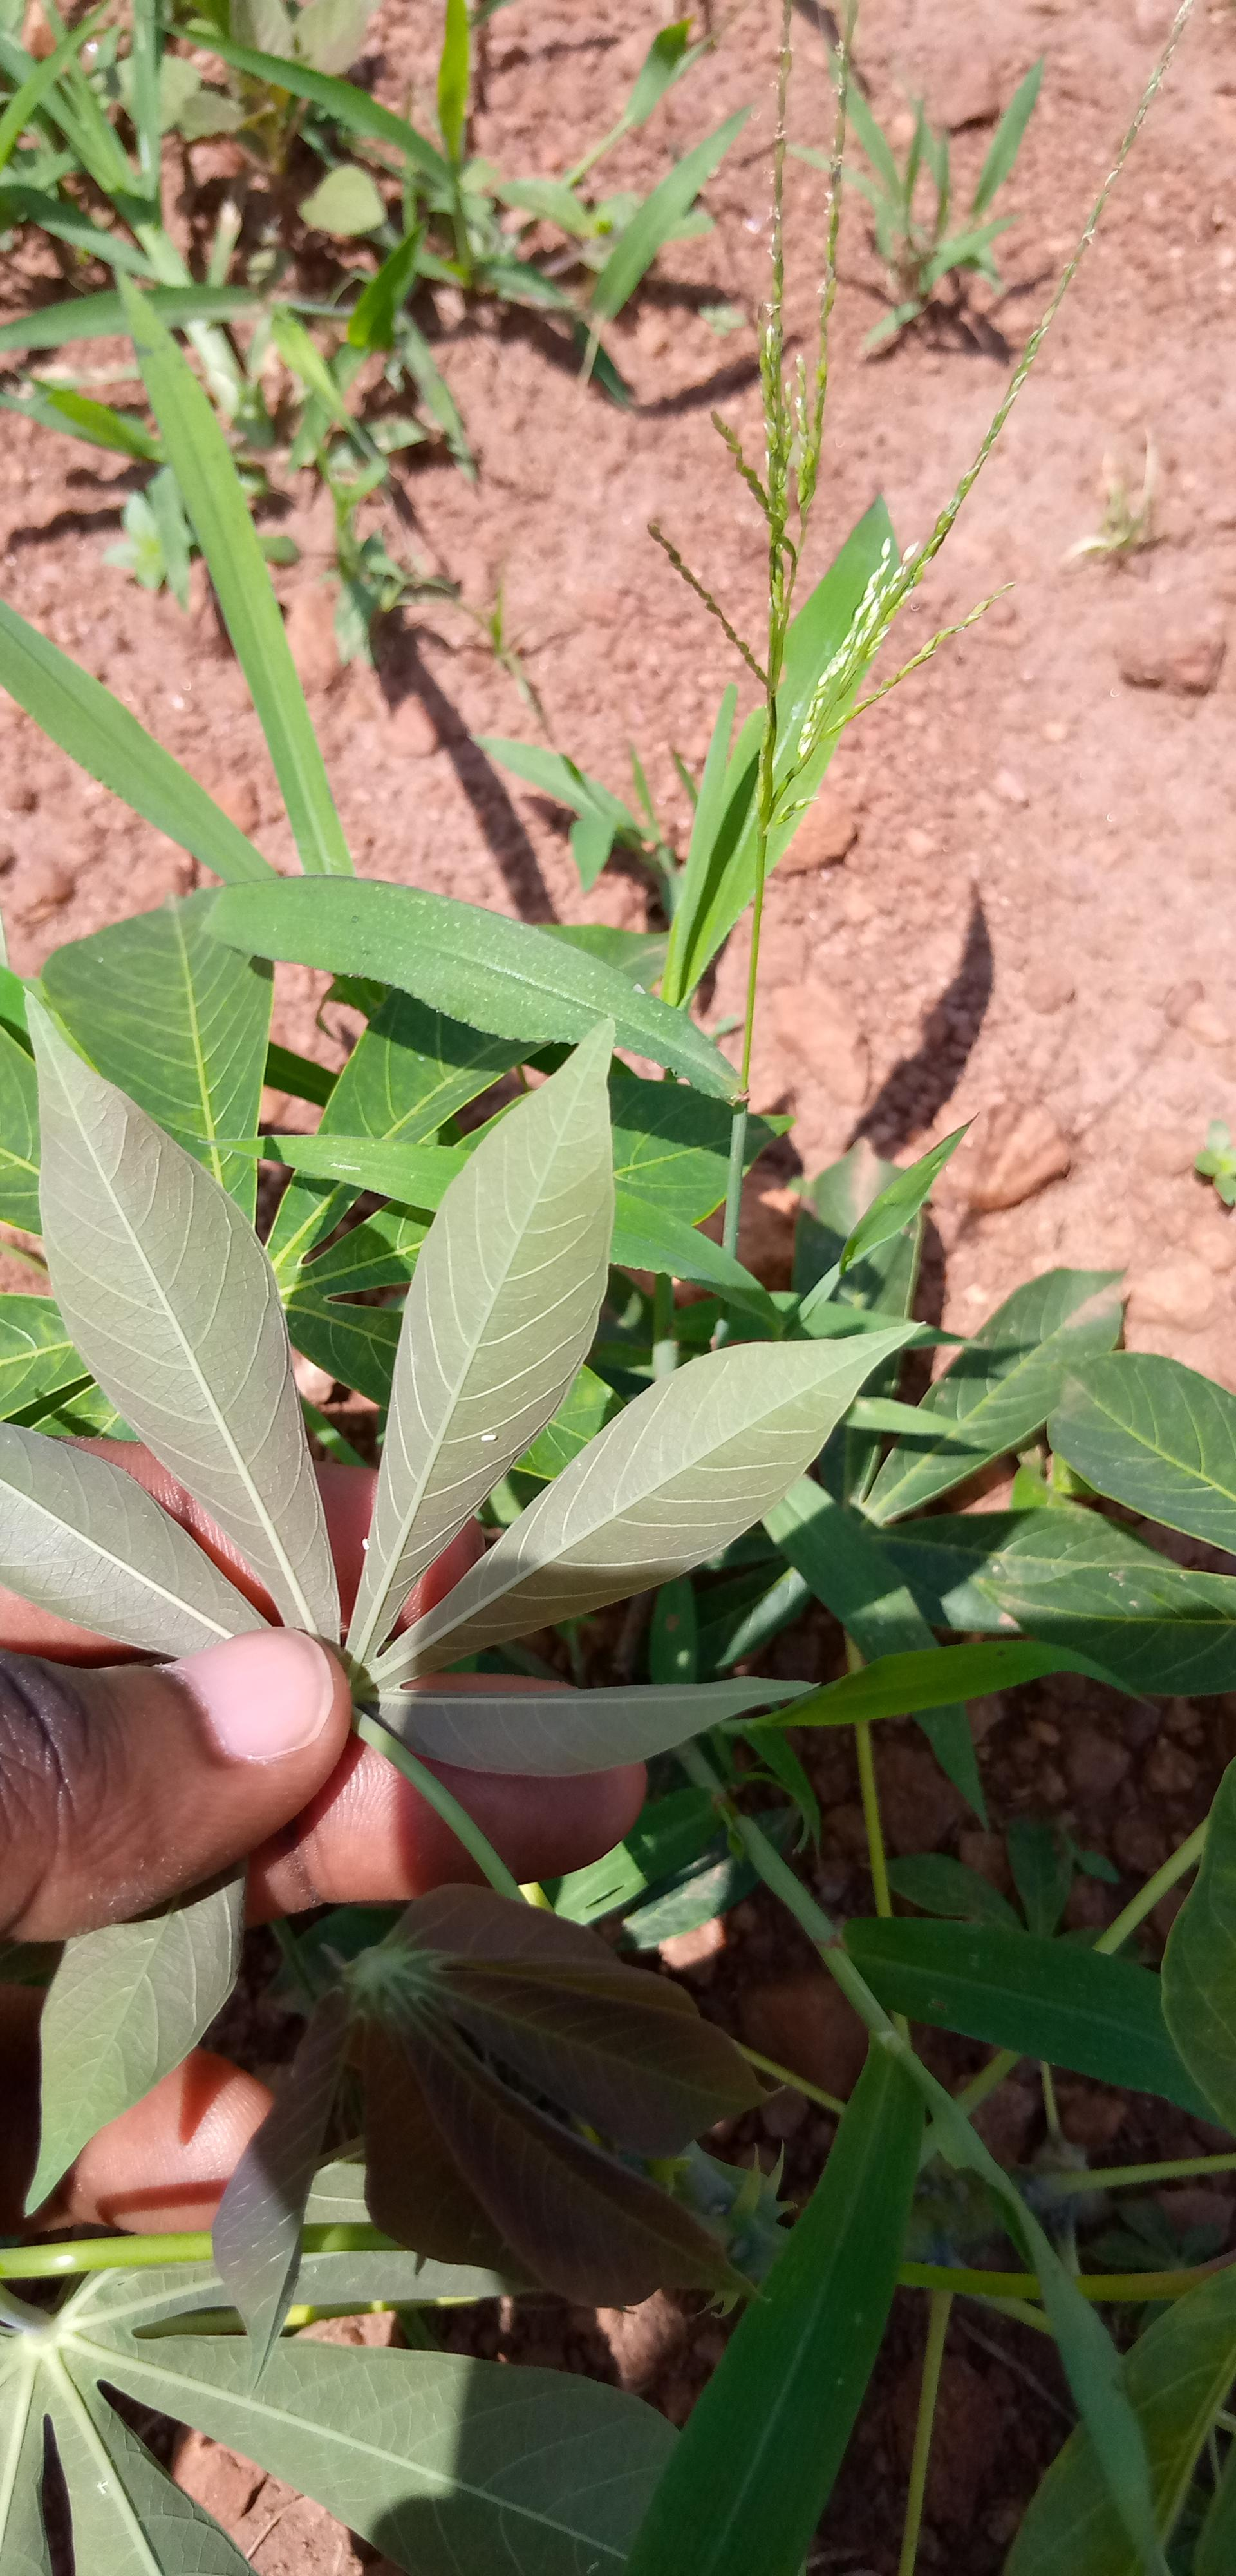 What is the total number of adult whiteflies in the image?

2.